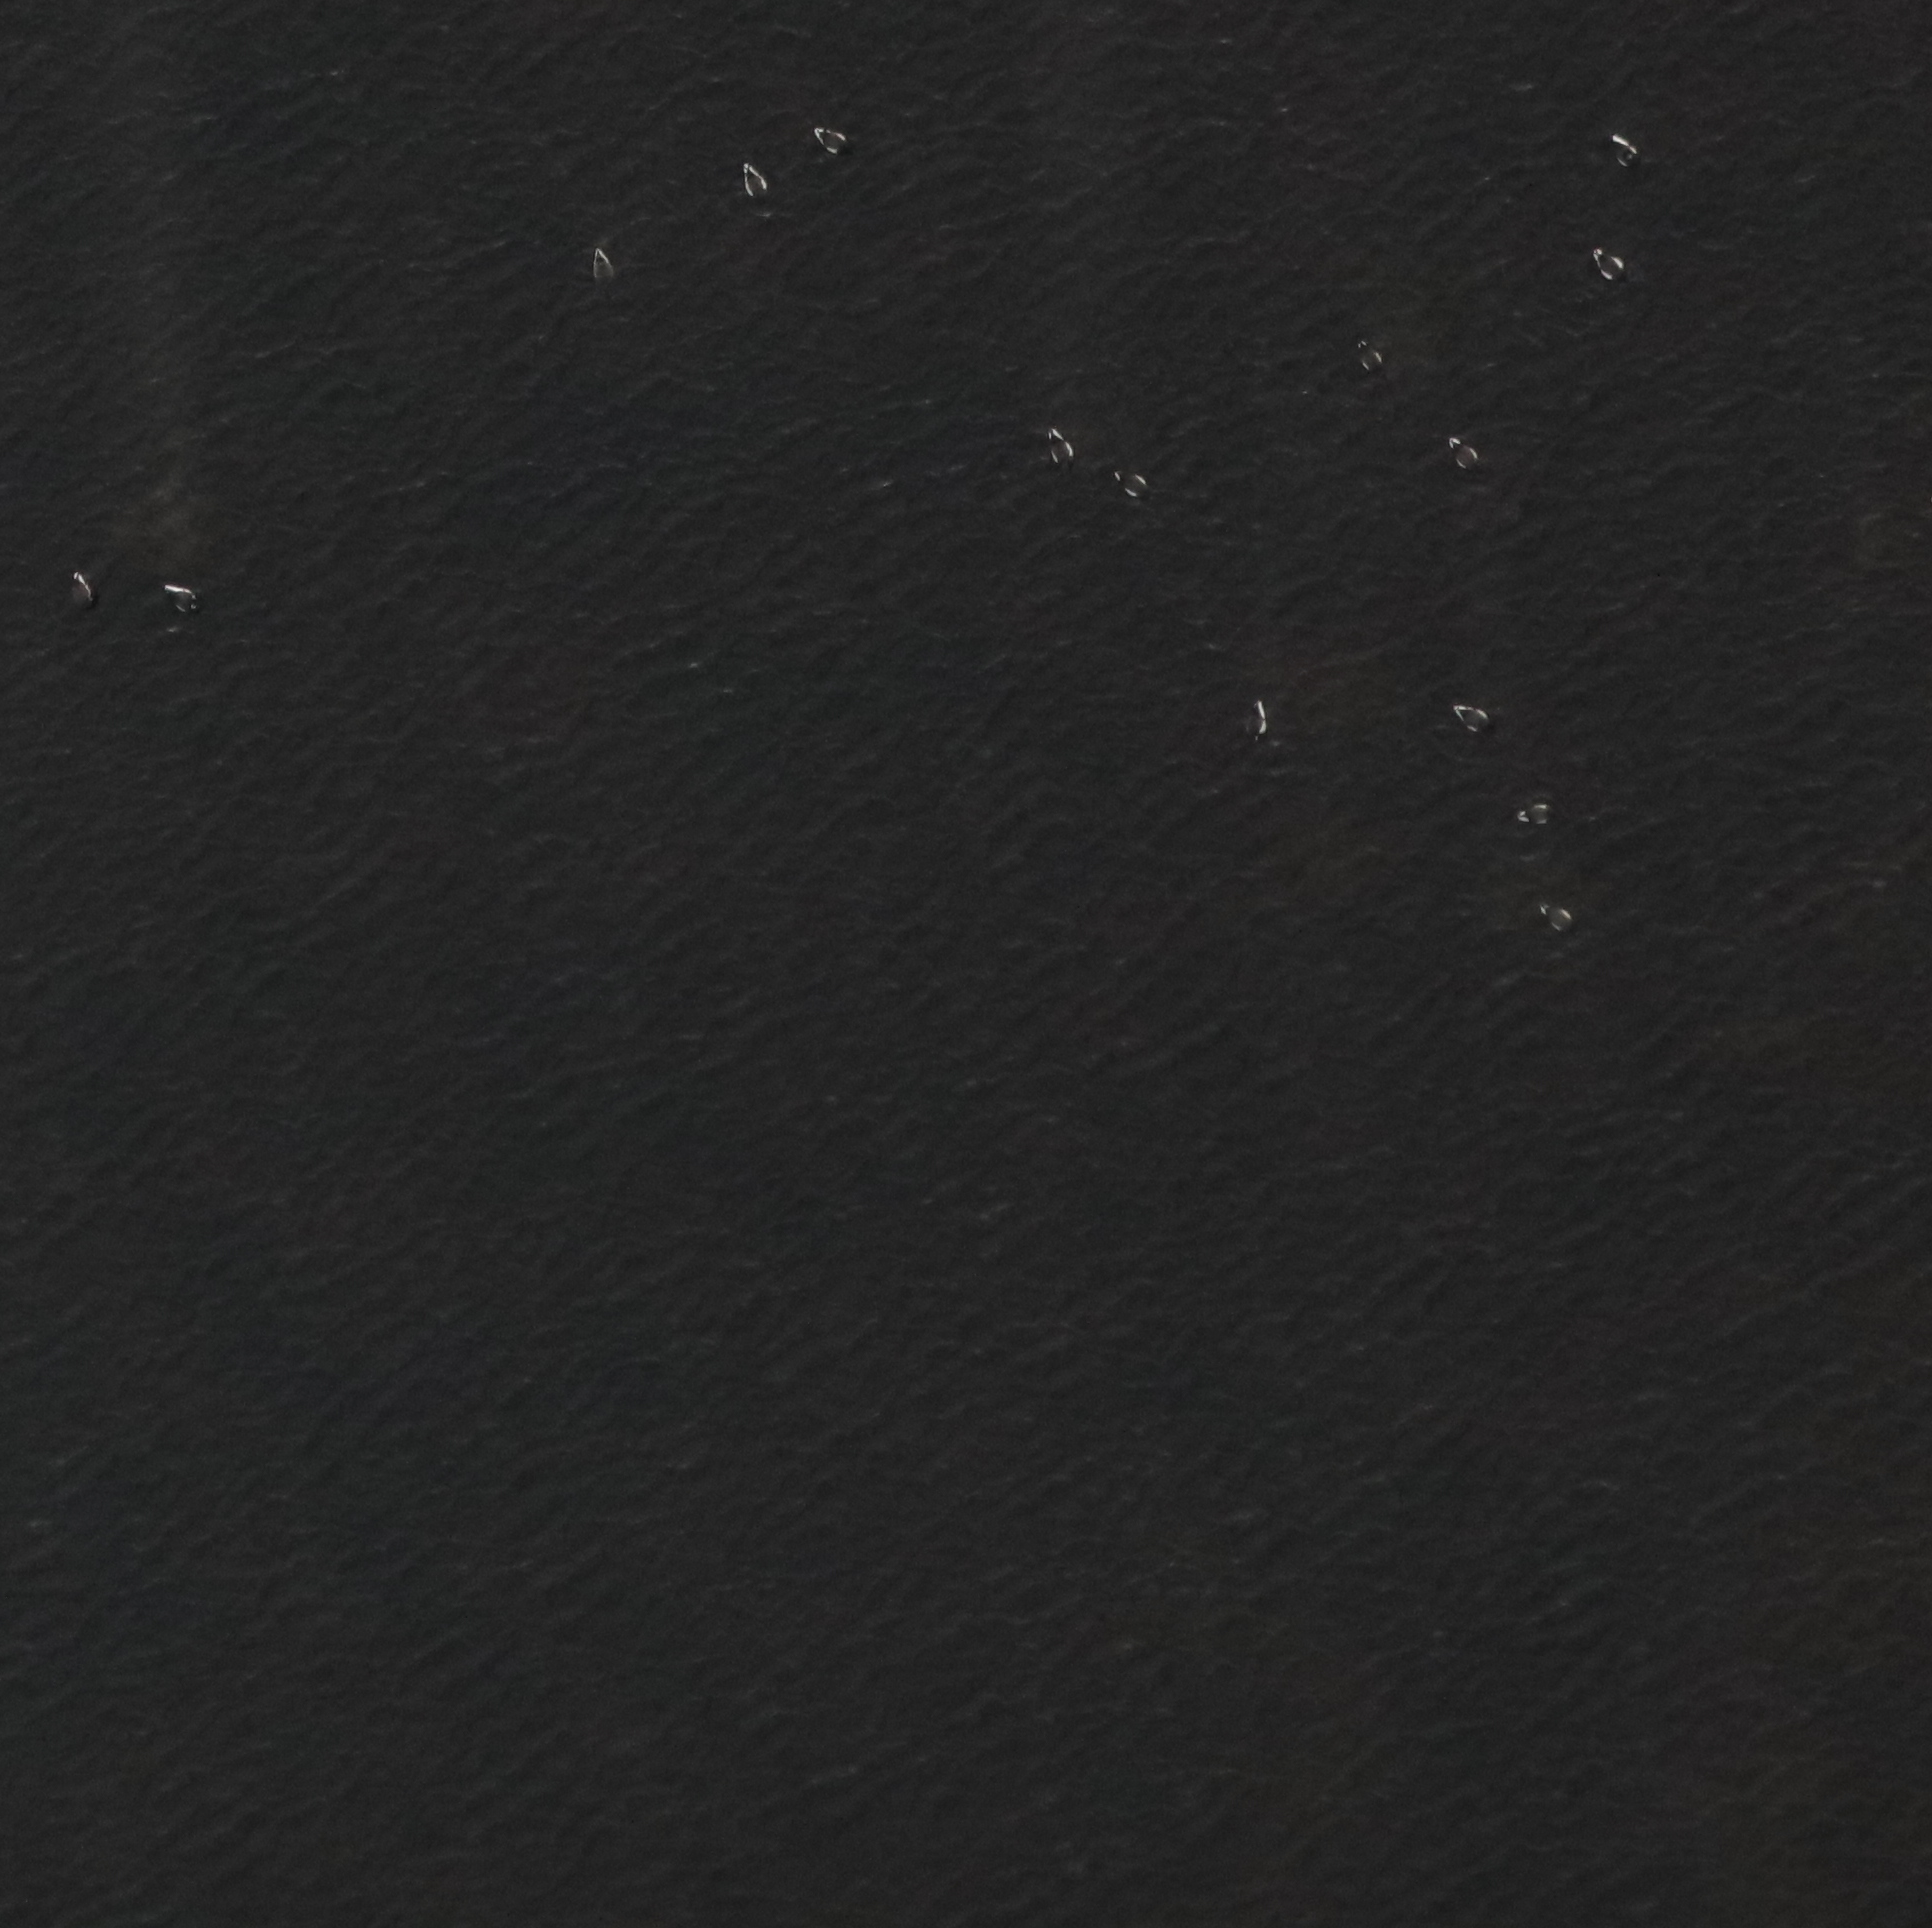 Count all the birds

15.